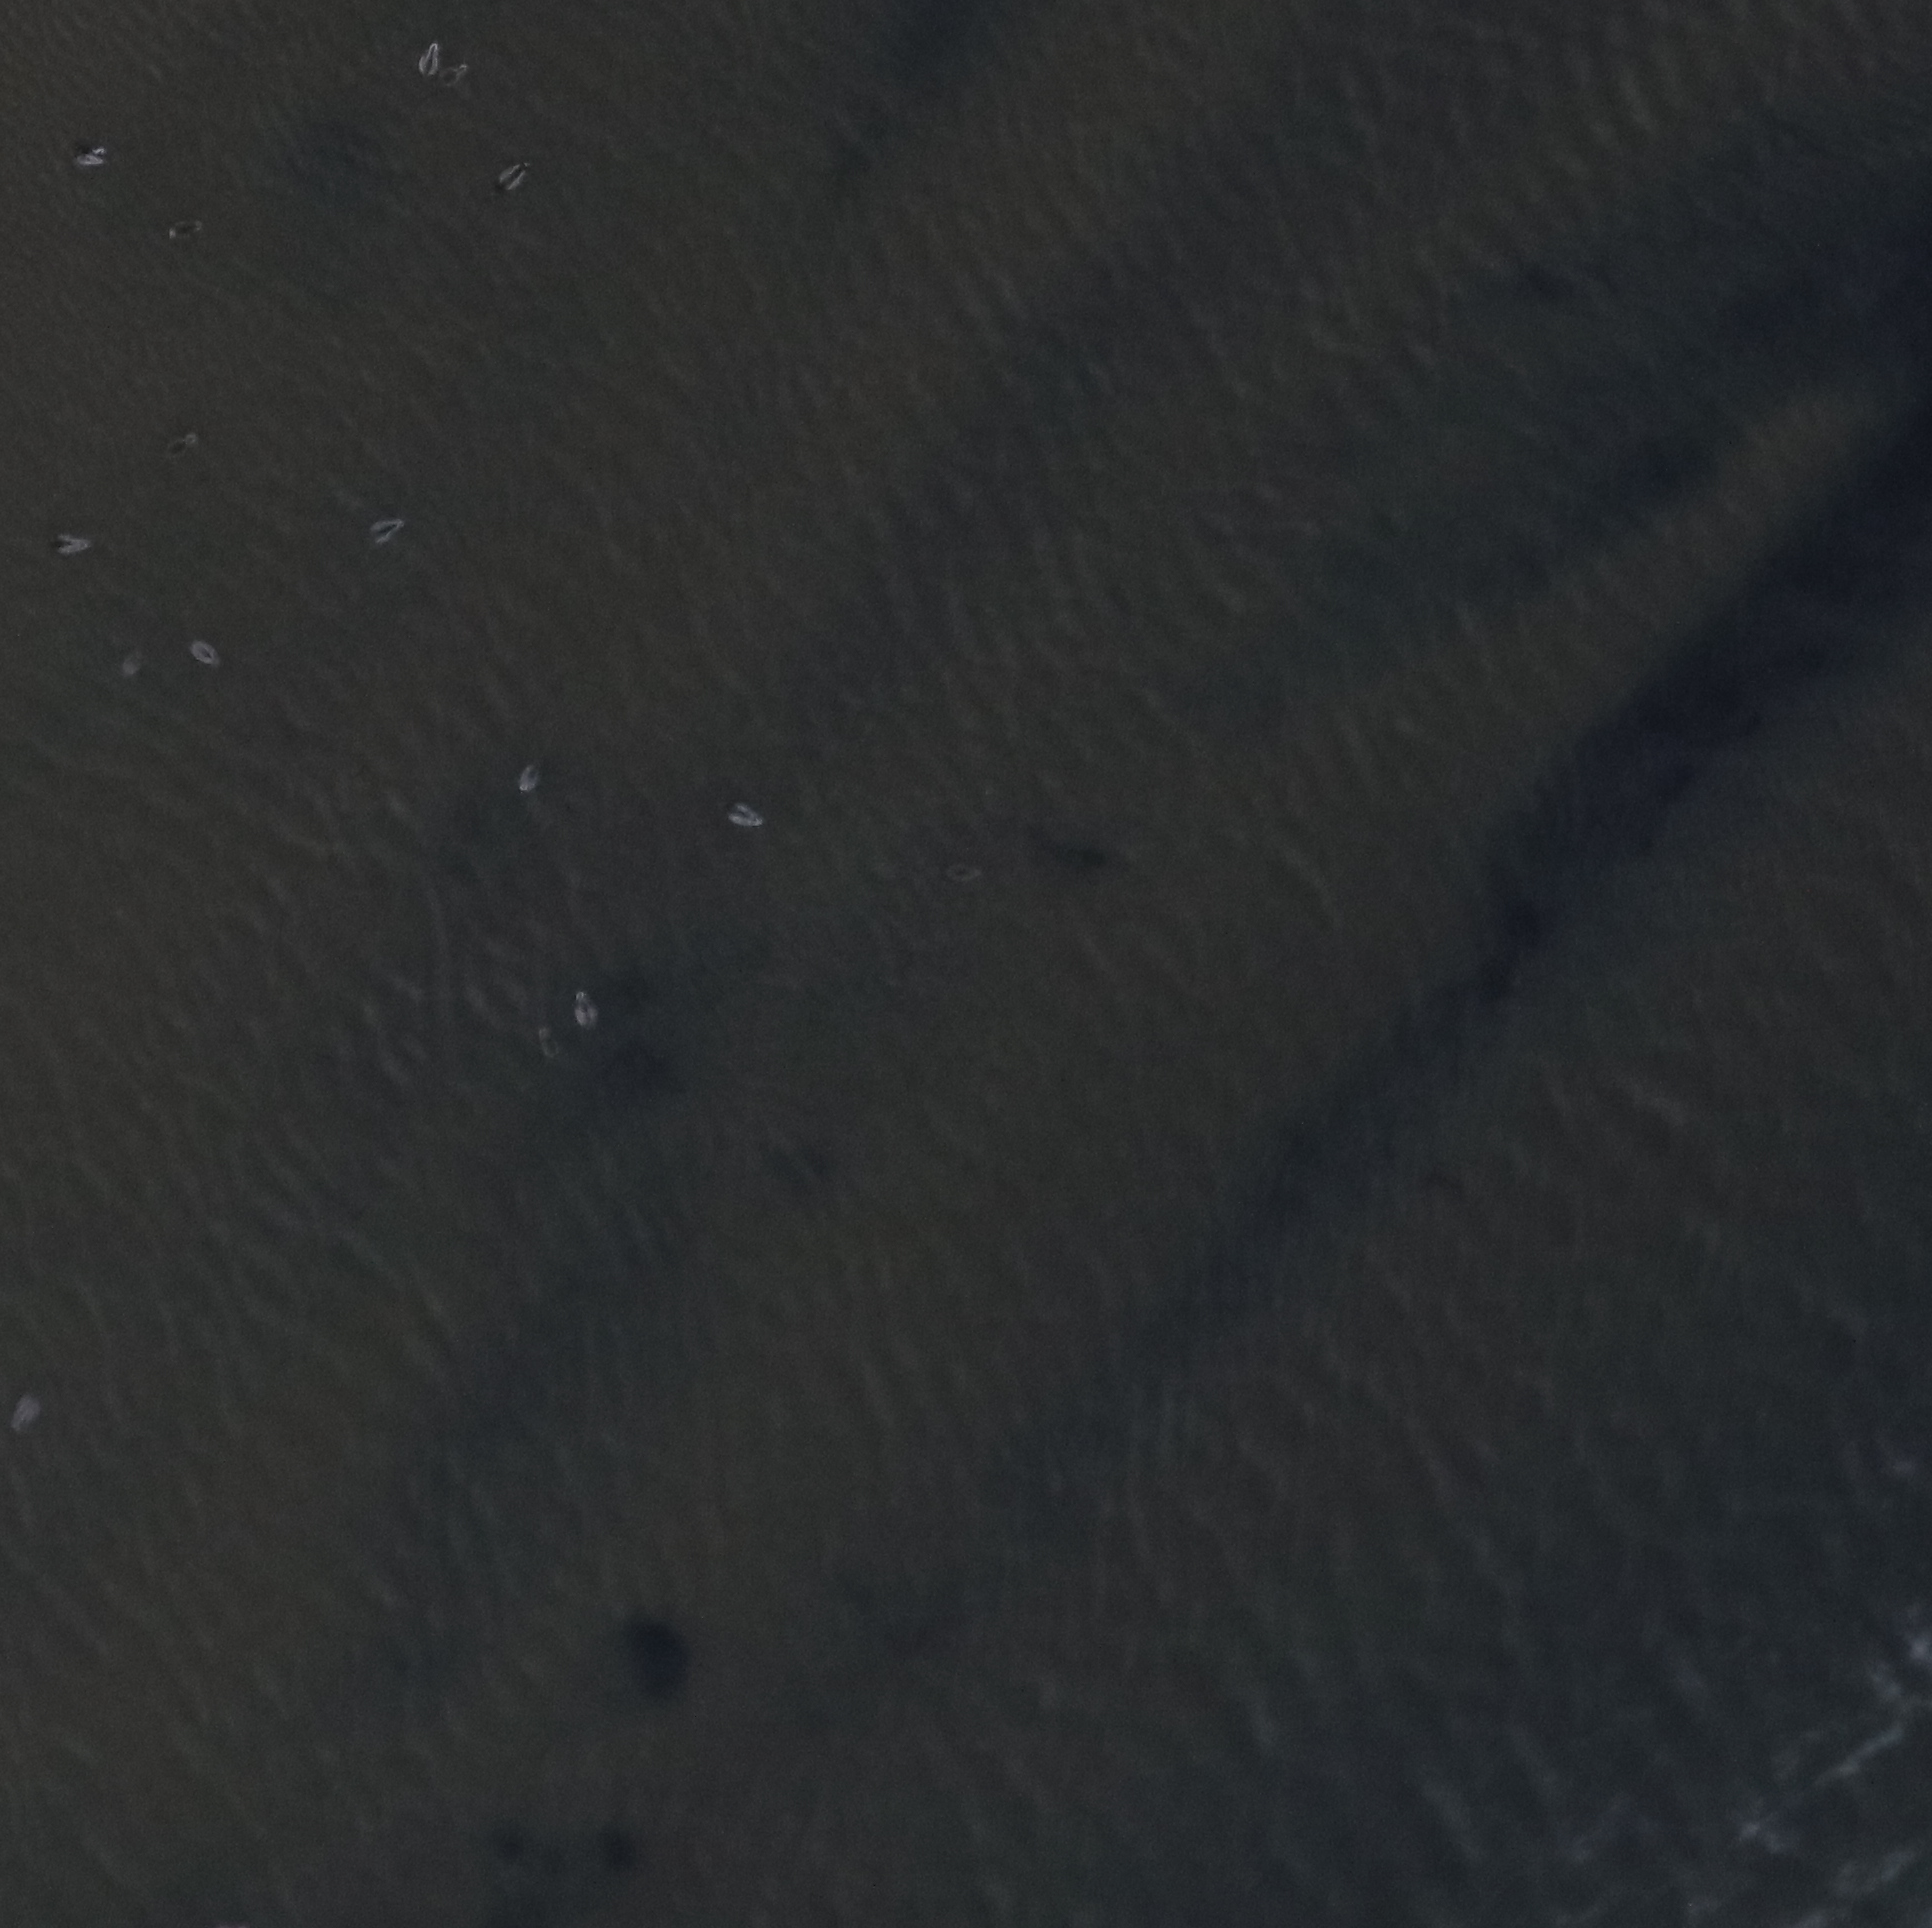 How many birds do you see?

16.